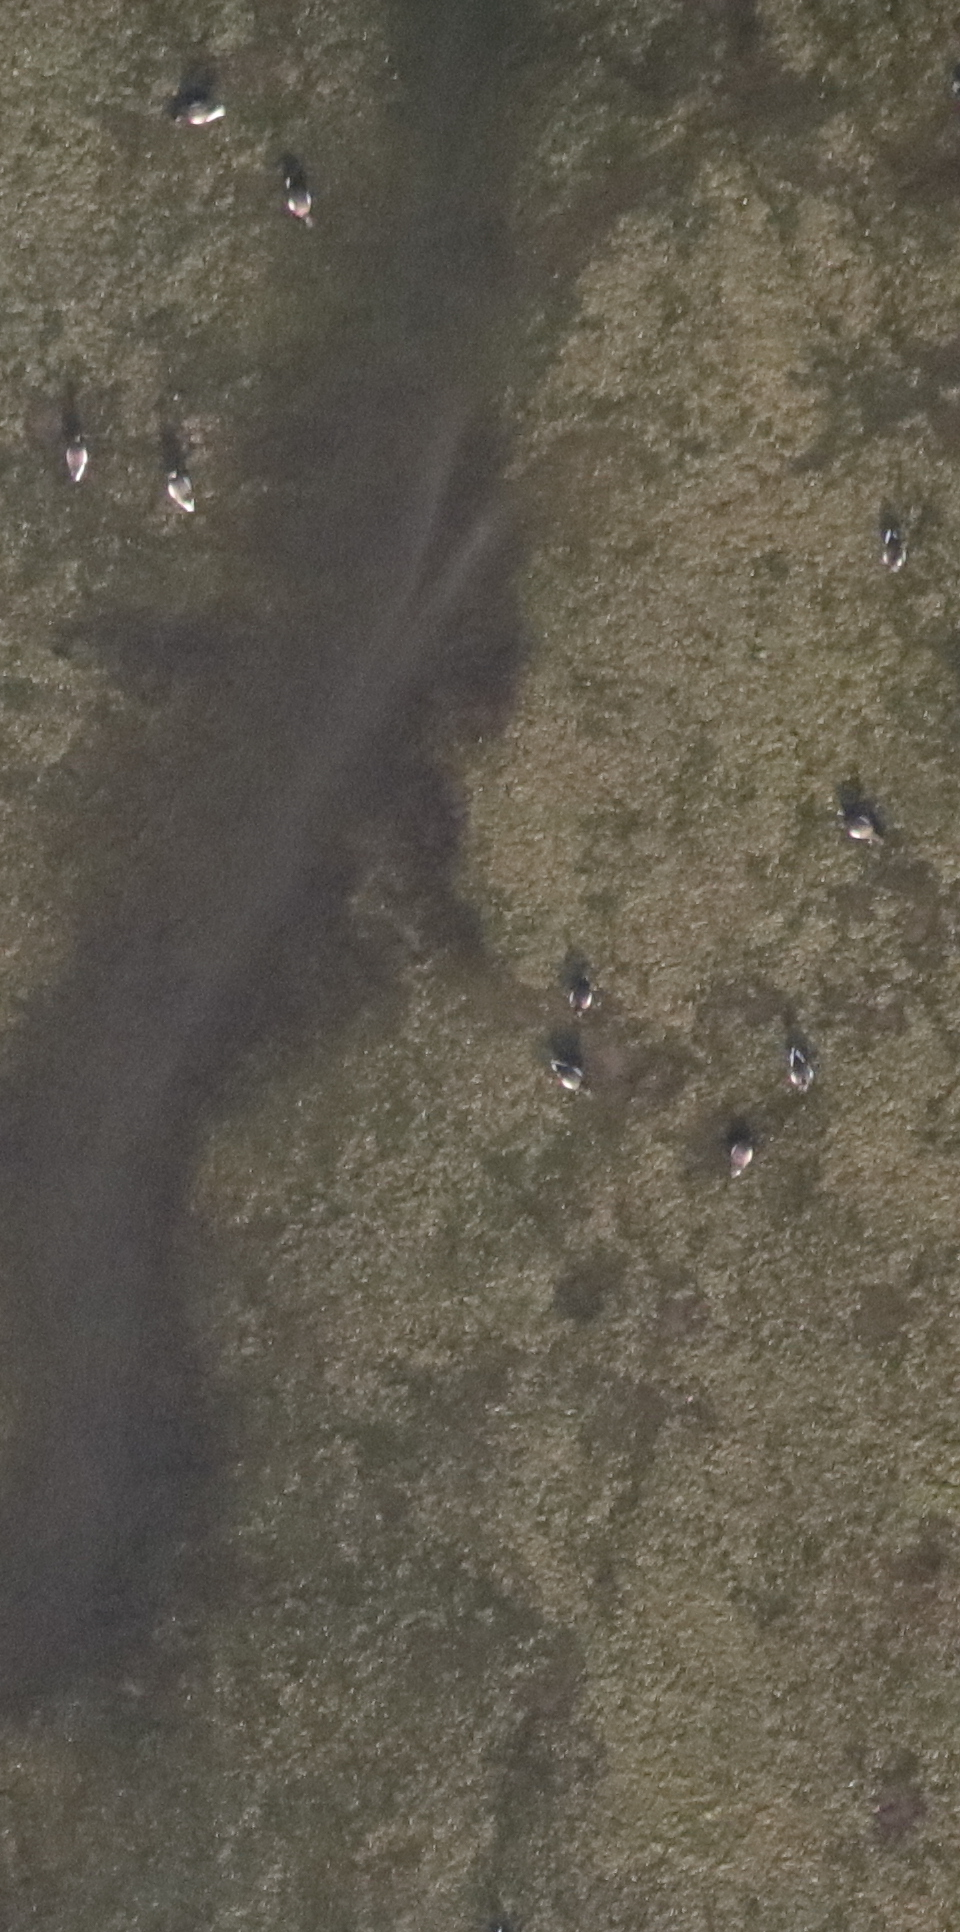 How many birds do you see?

10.